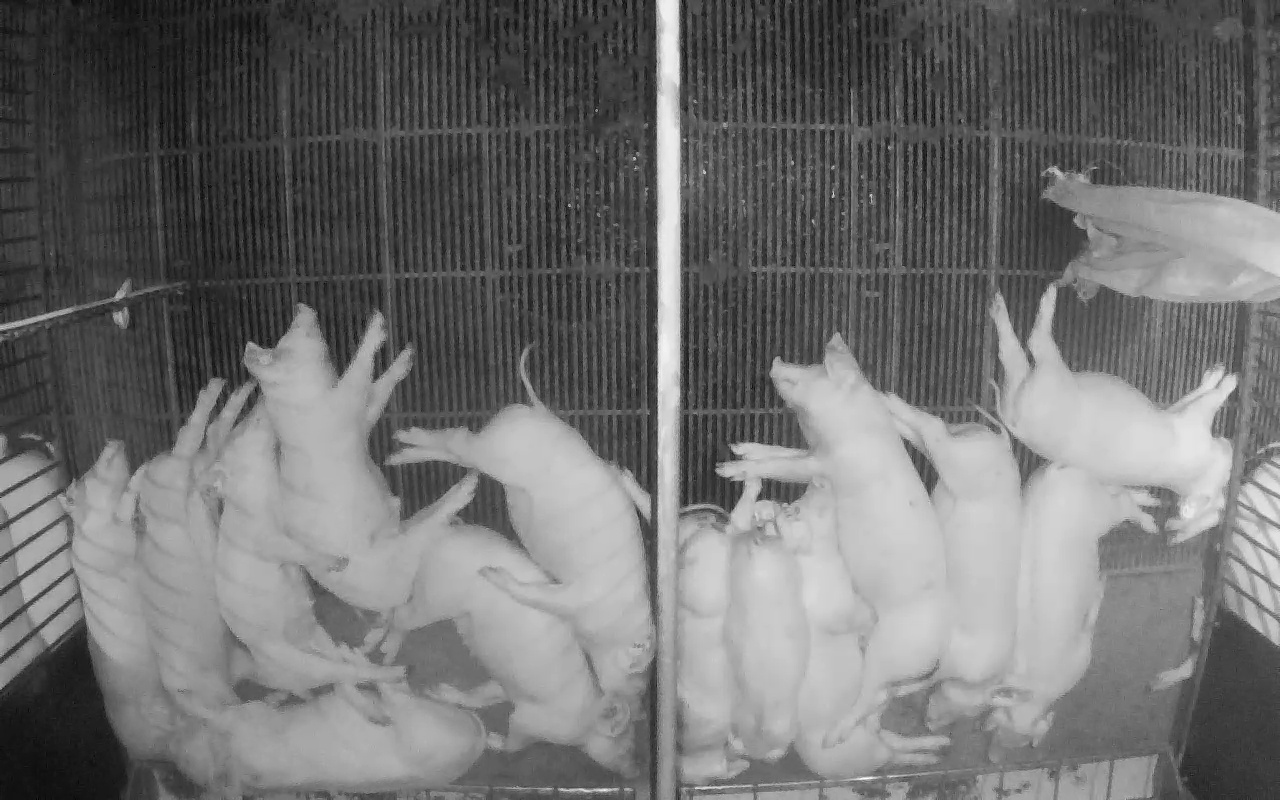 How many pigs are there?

17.